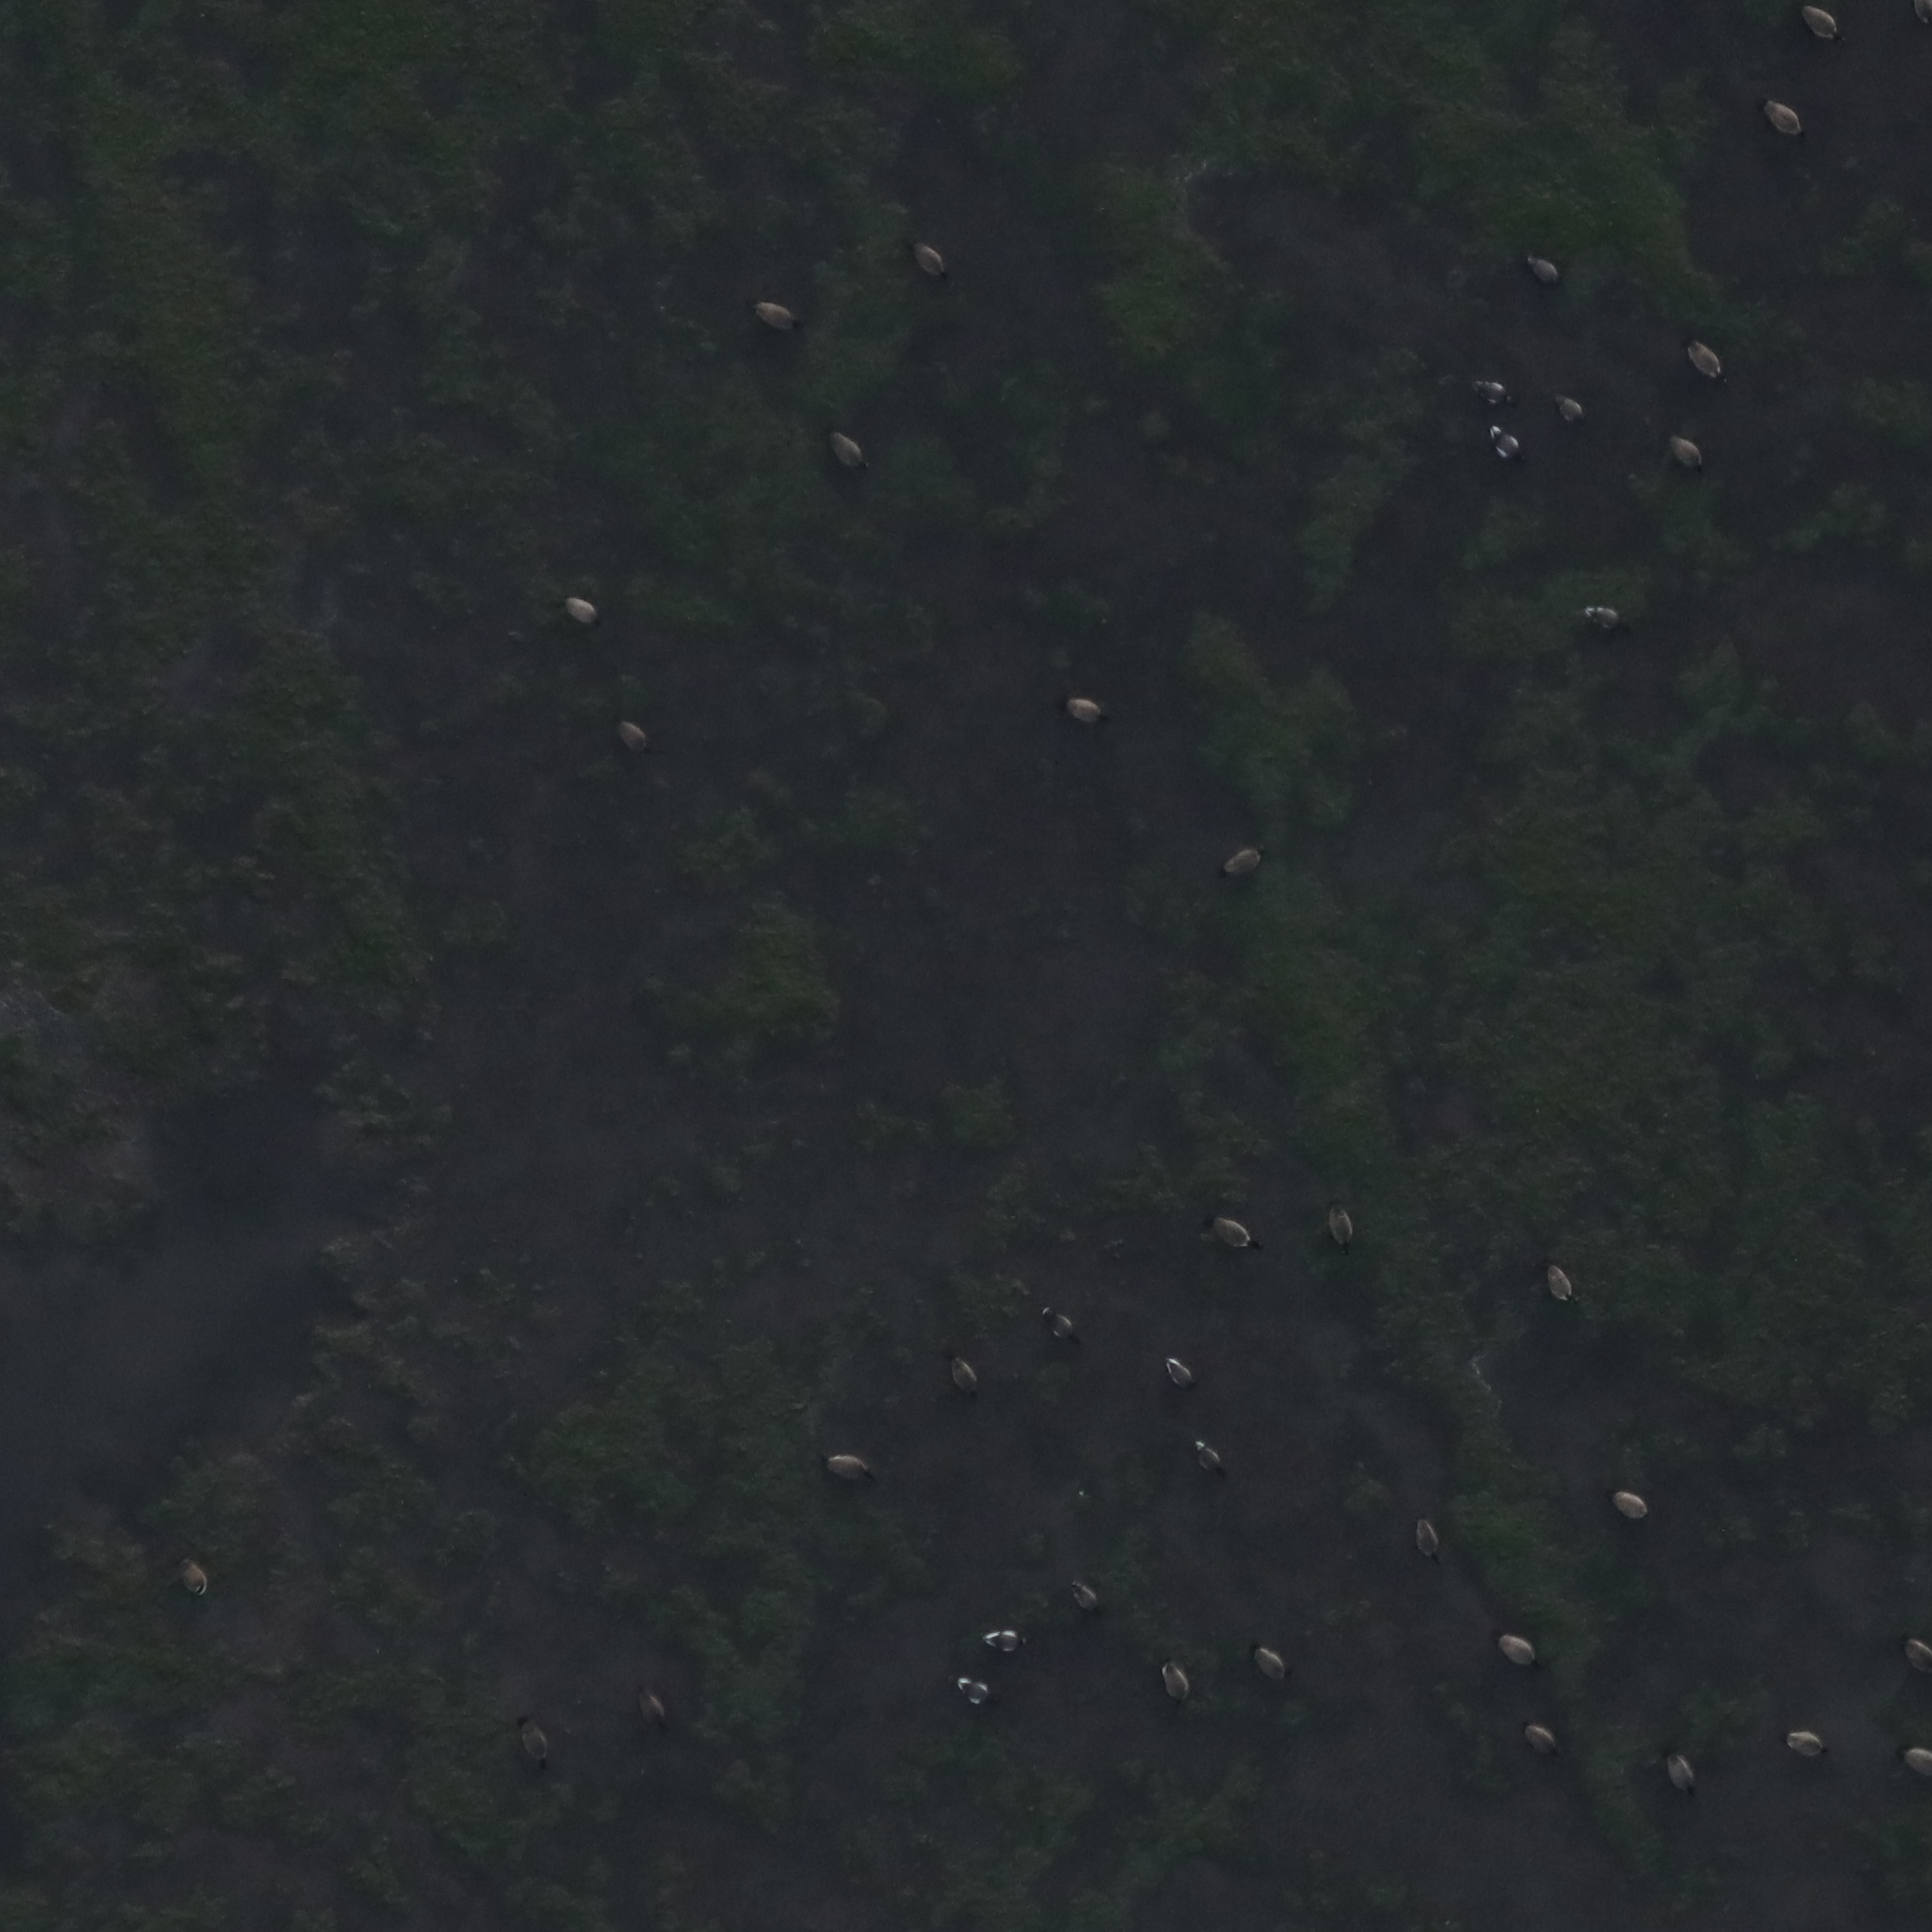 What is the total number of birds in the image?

41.